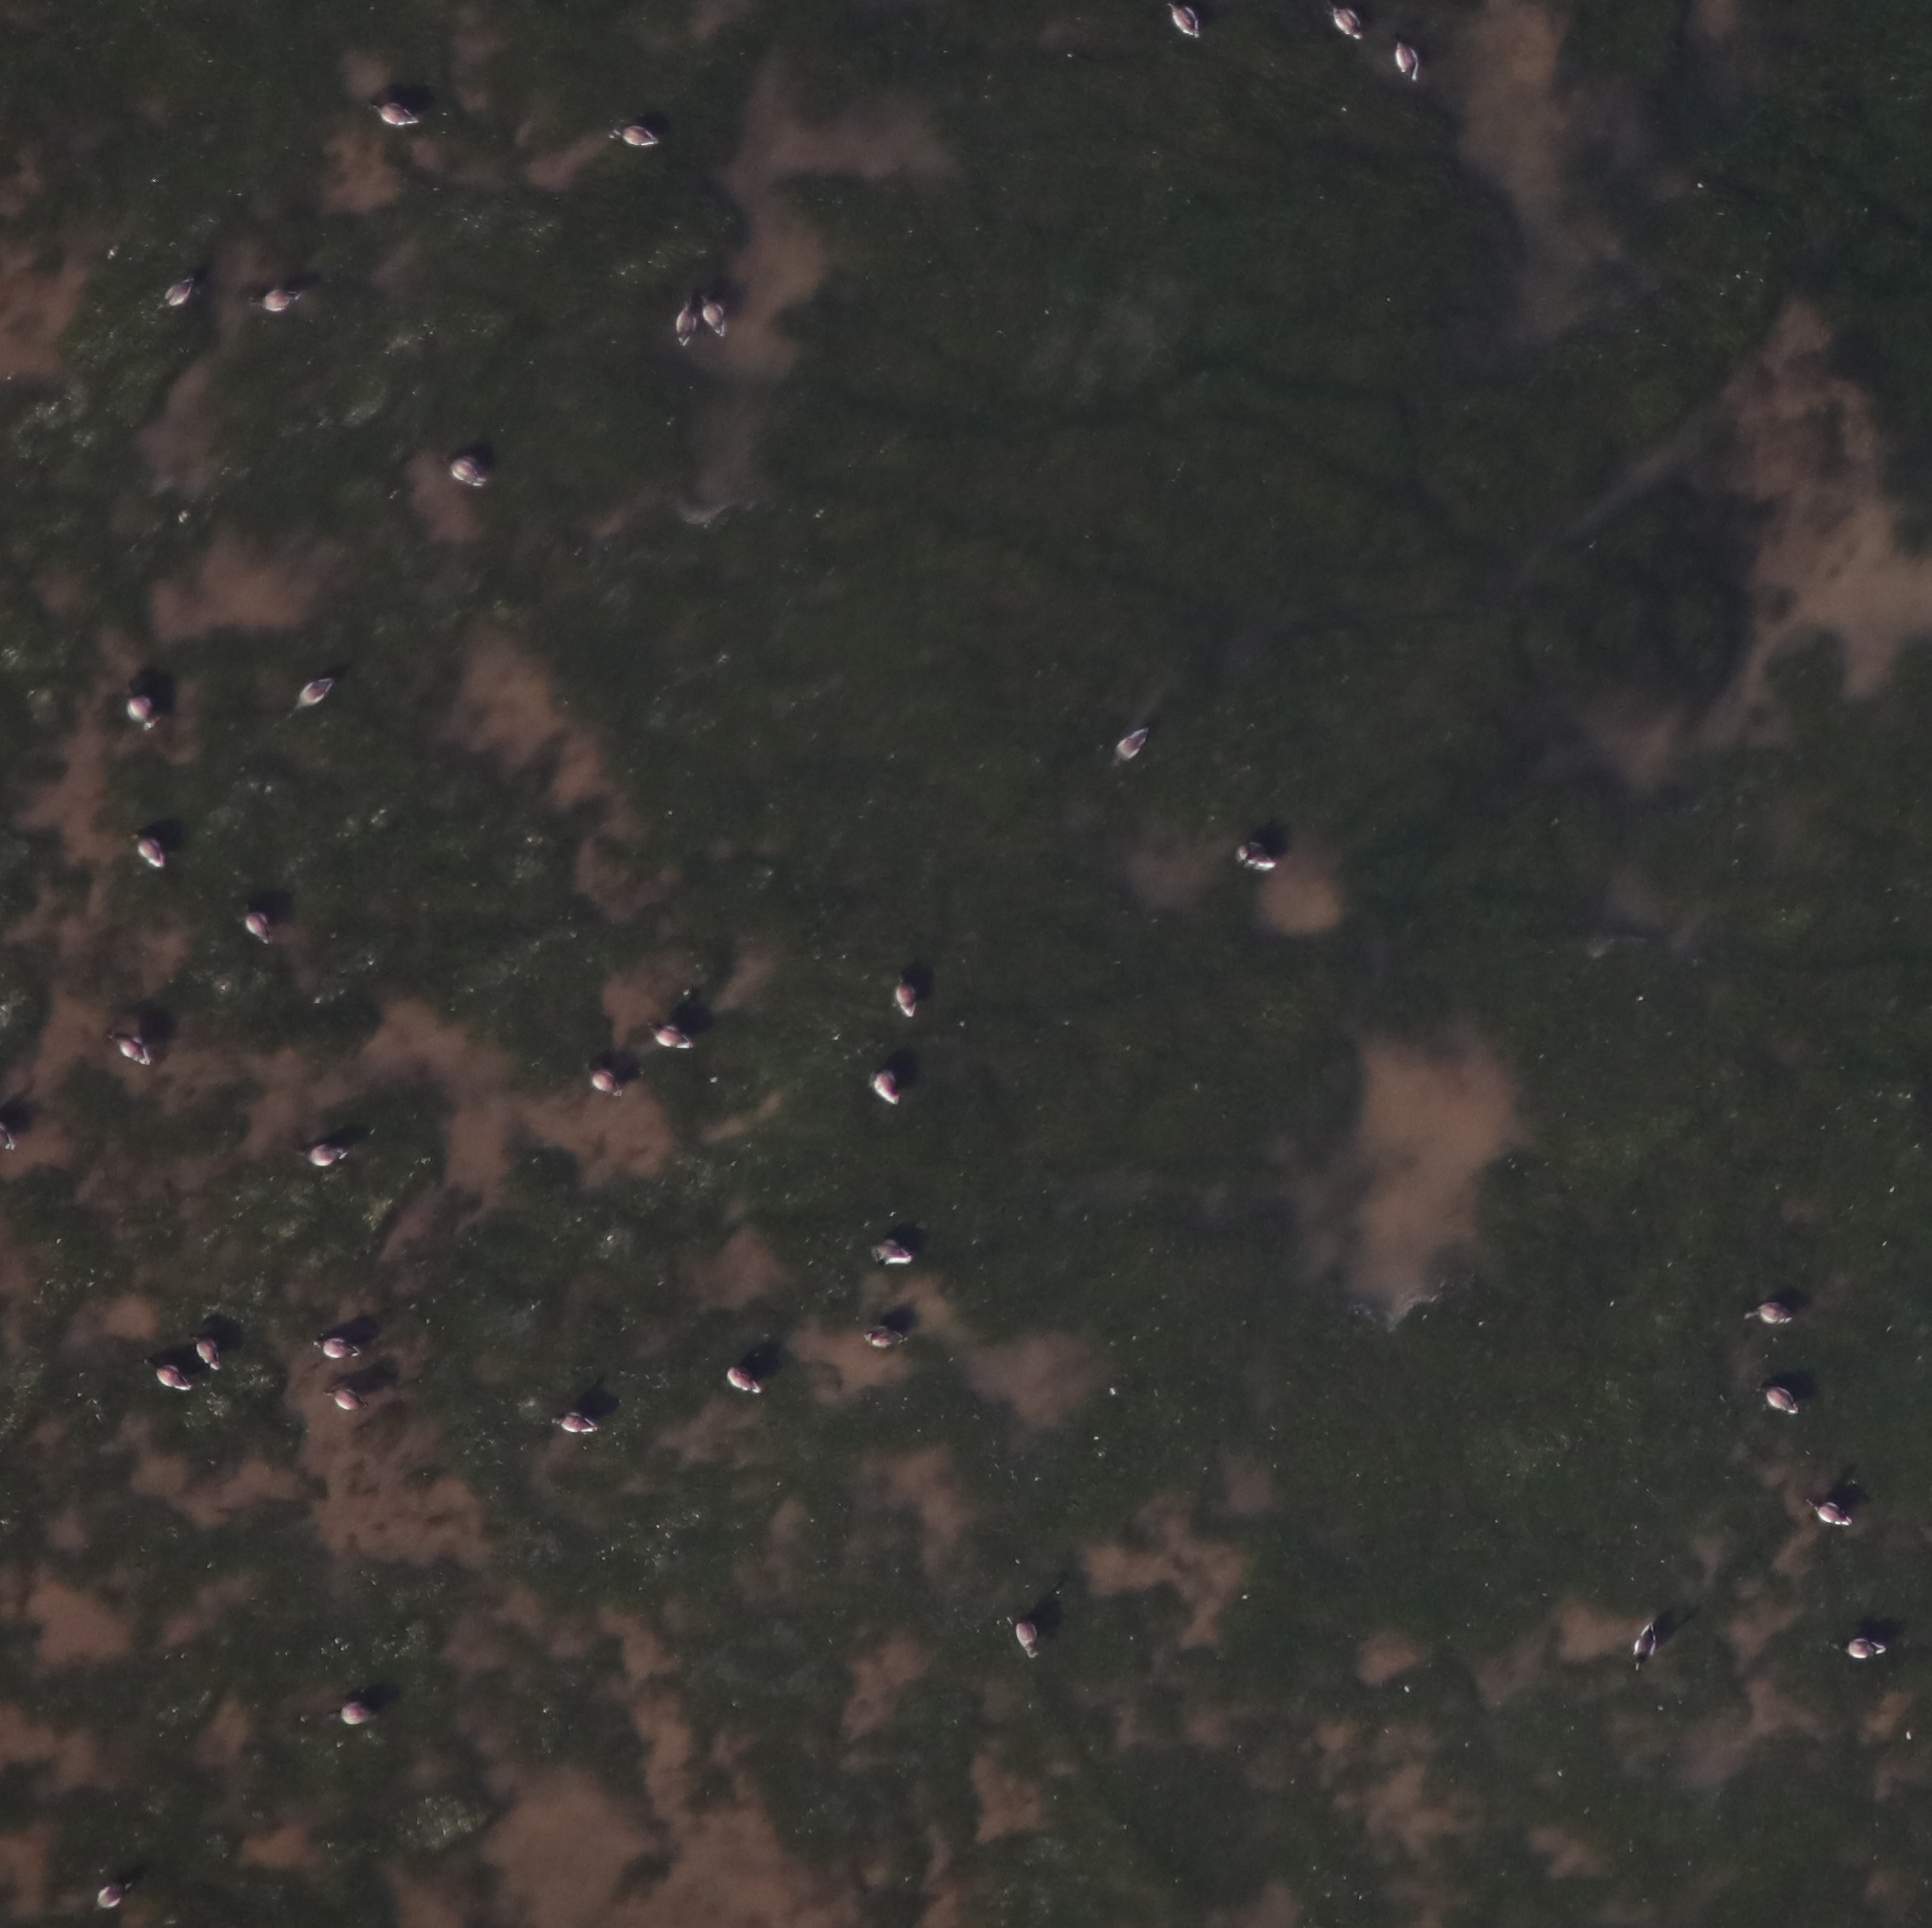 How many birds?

38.